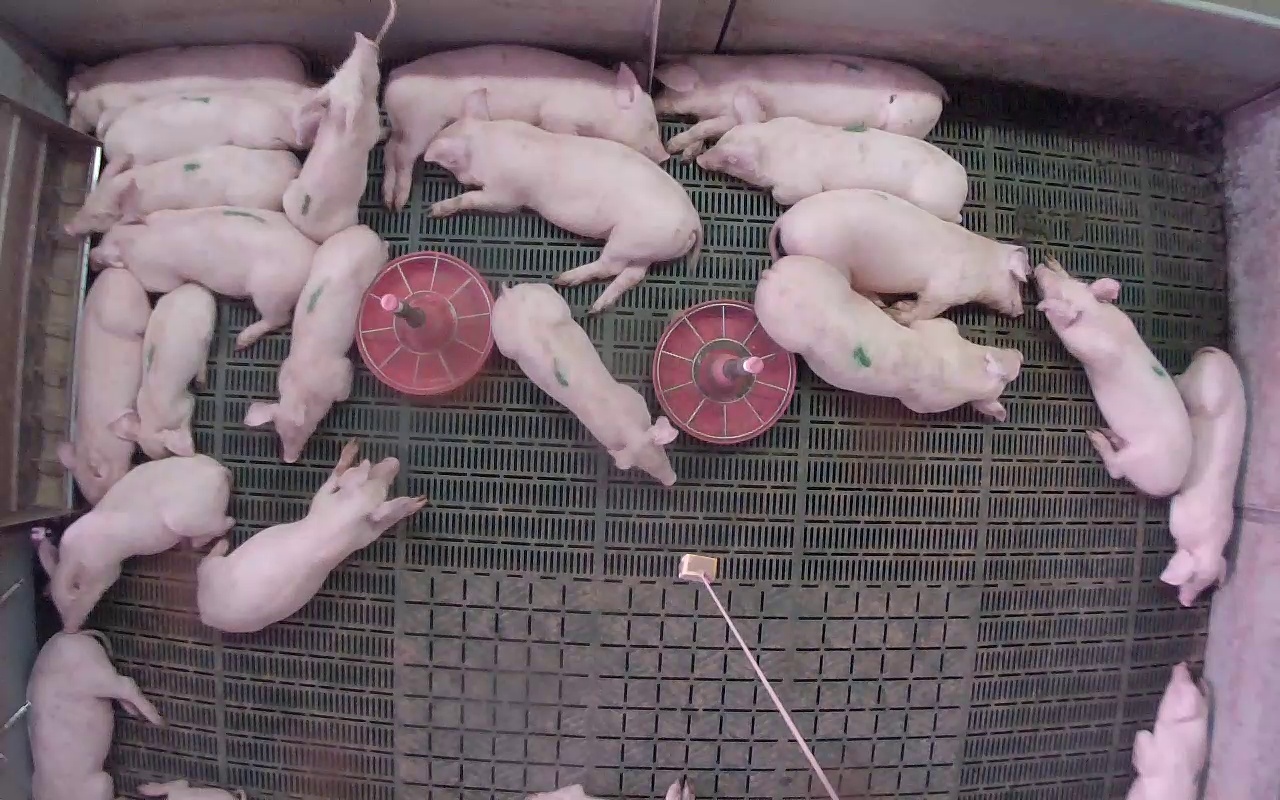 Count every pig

22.